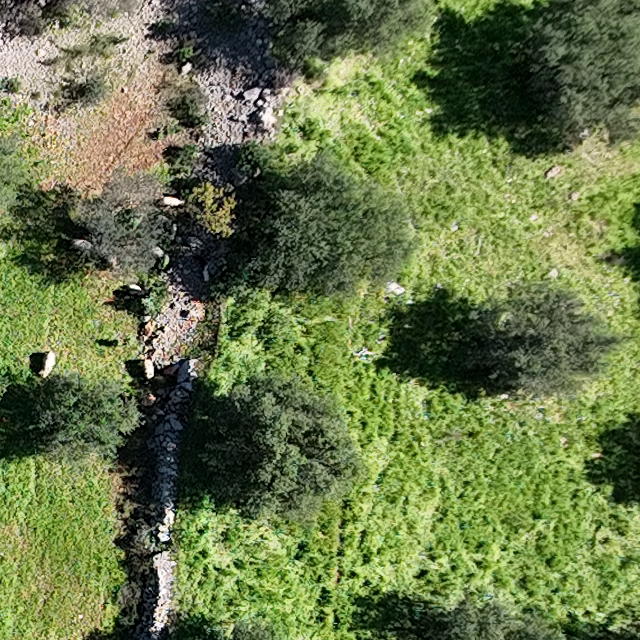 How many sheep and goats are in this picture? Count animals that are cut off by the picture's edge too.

19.